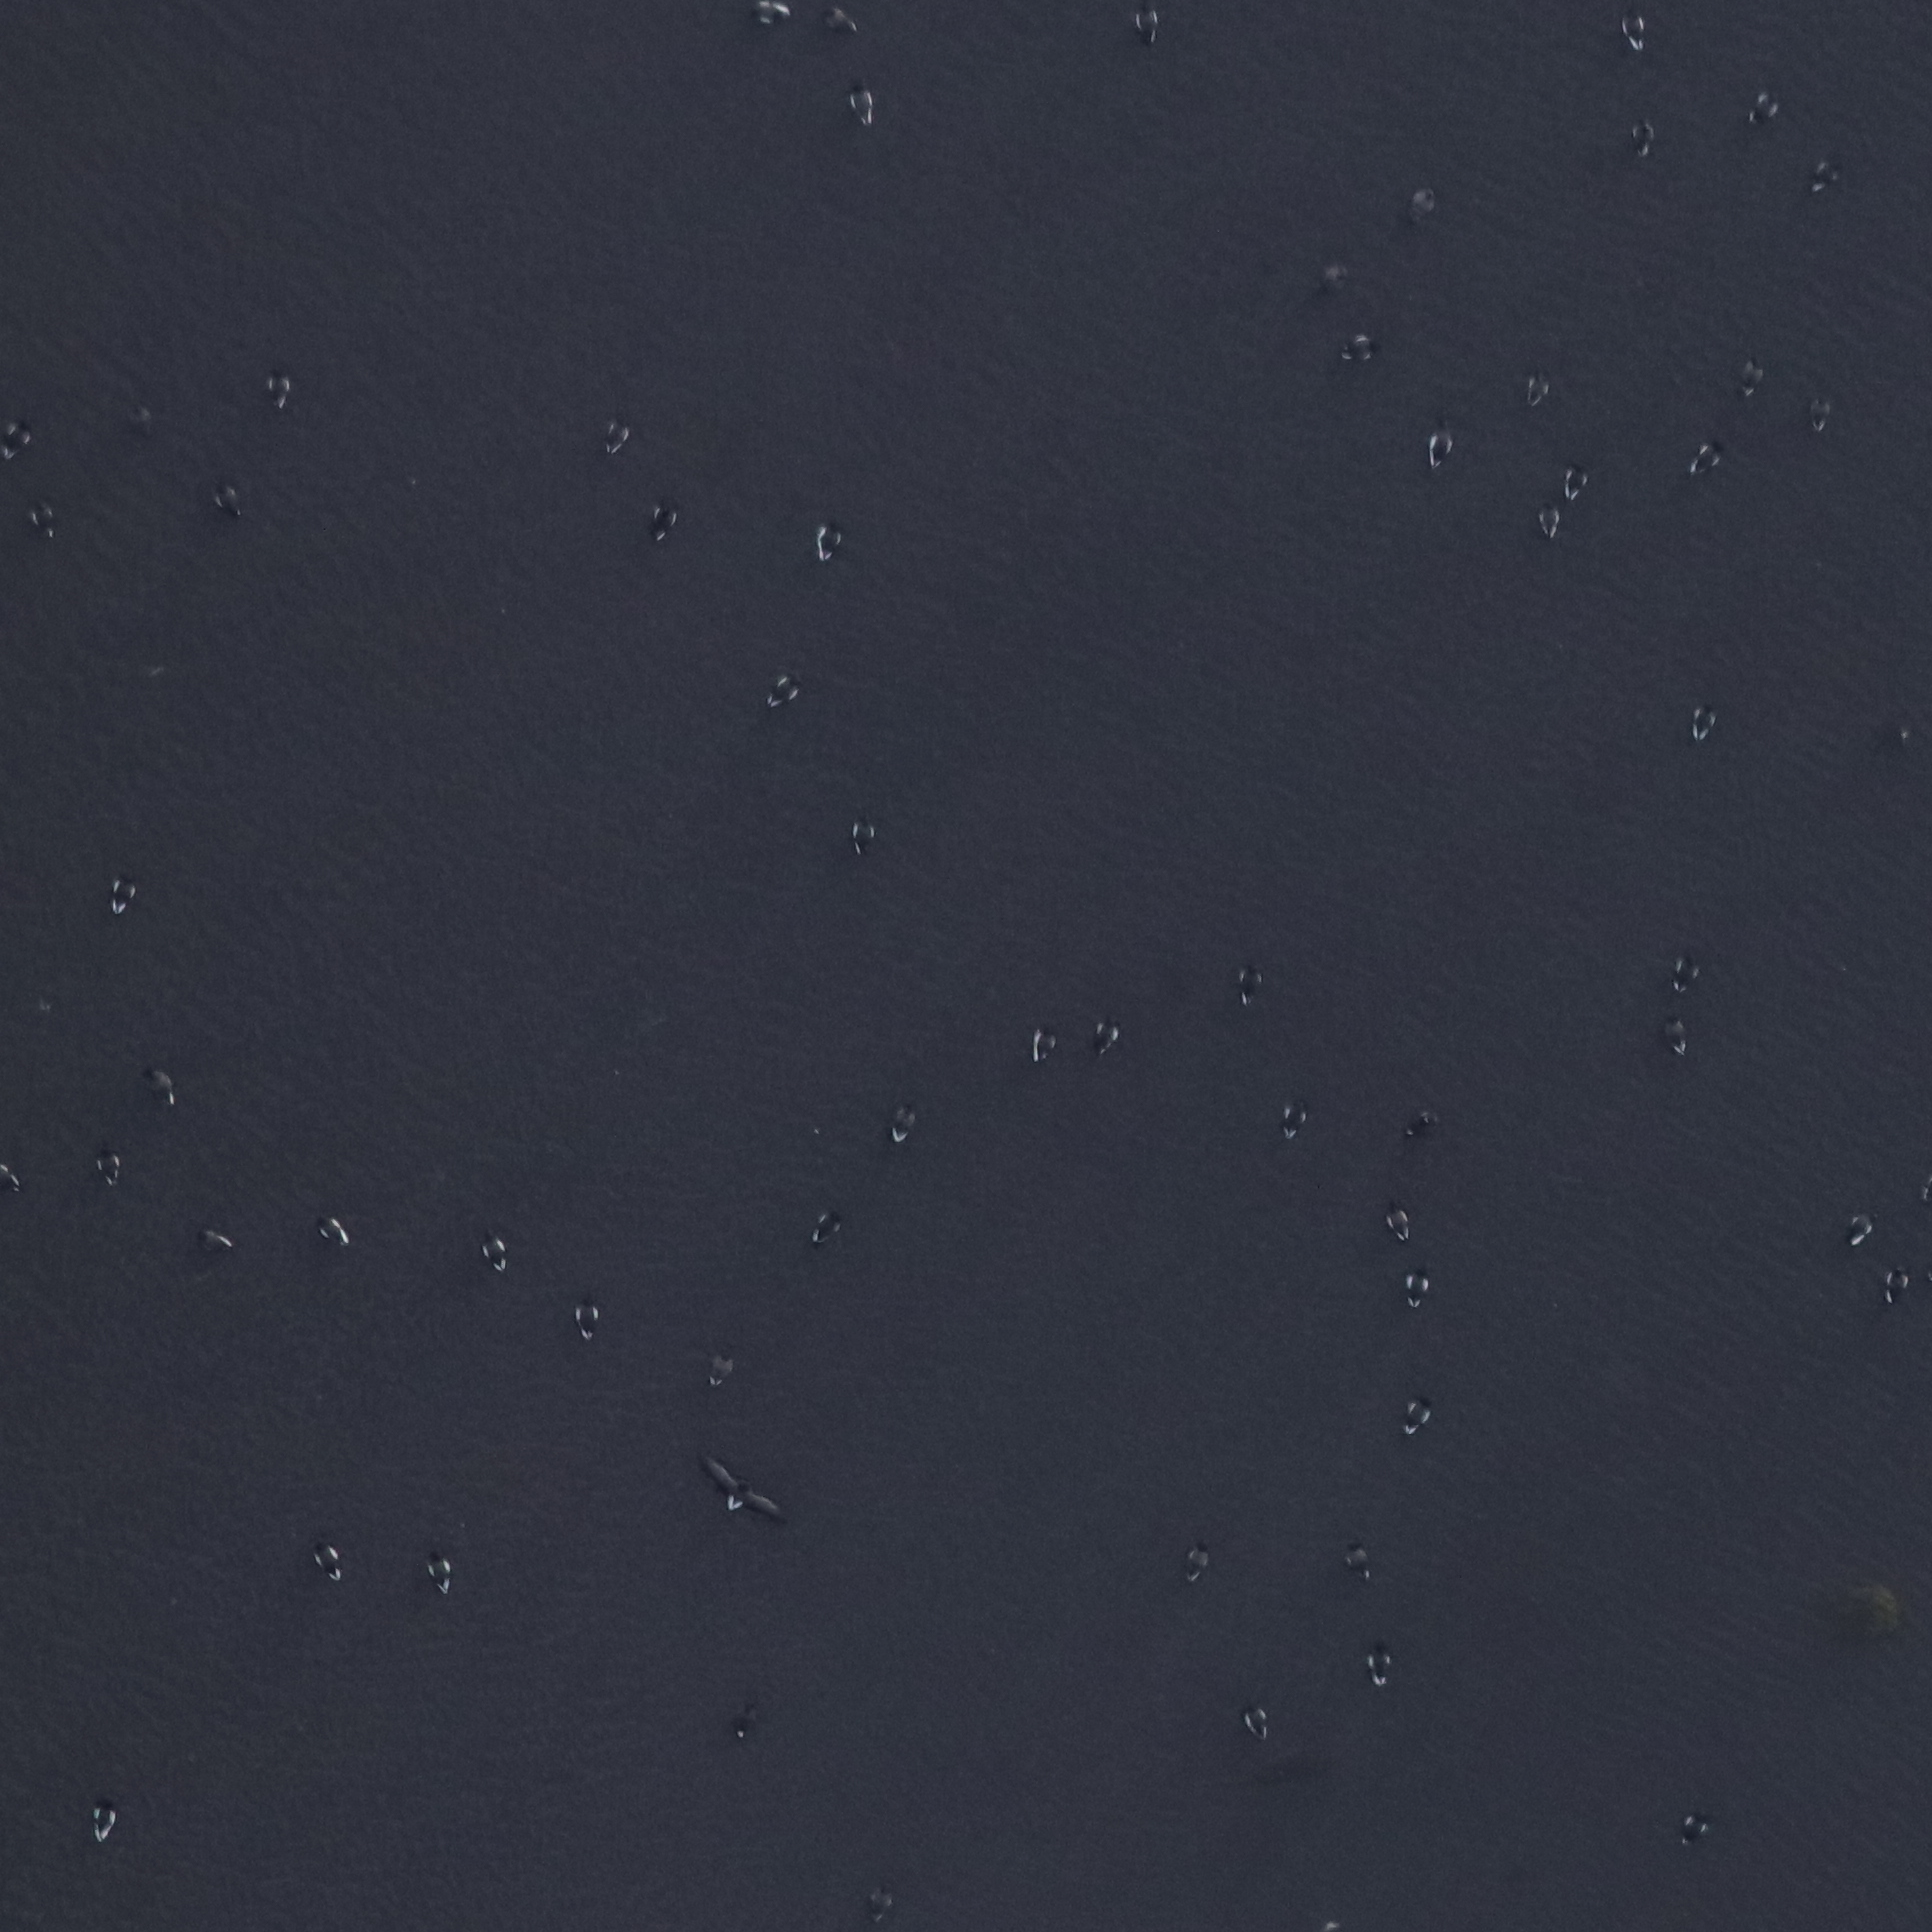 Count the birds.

63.